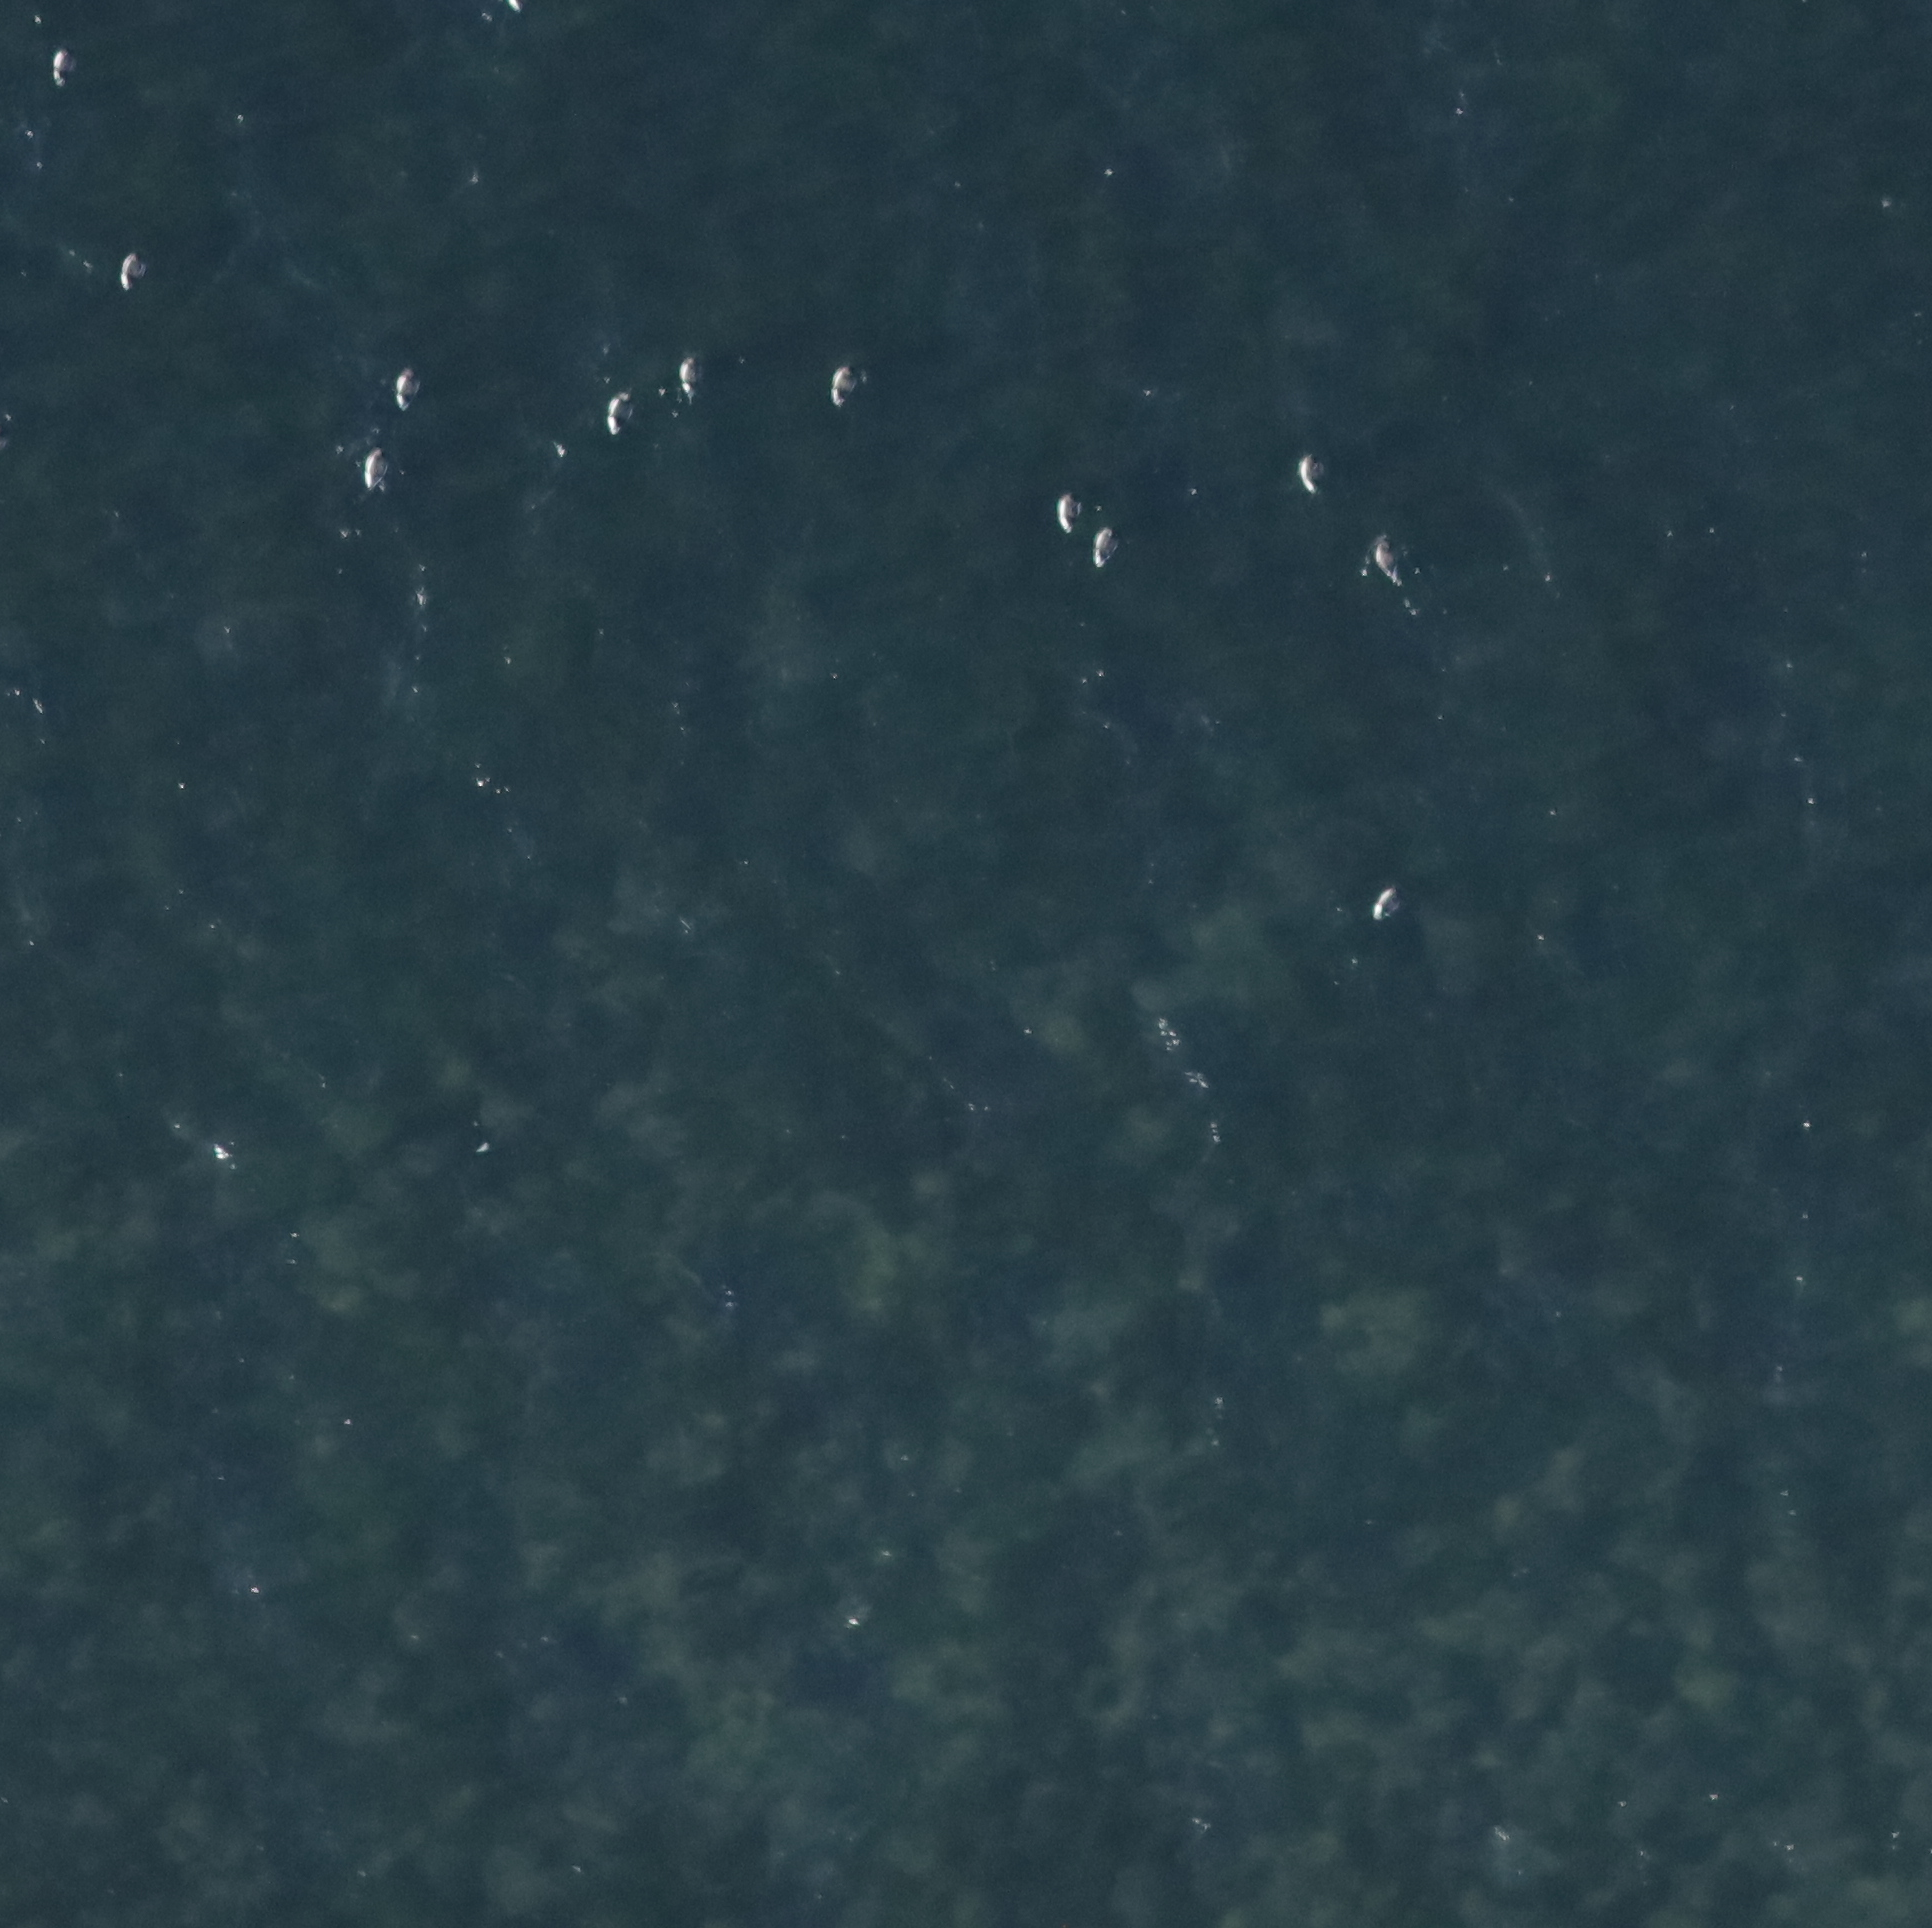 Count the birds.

12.